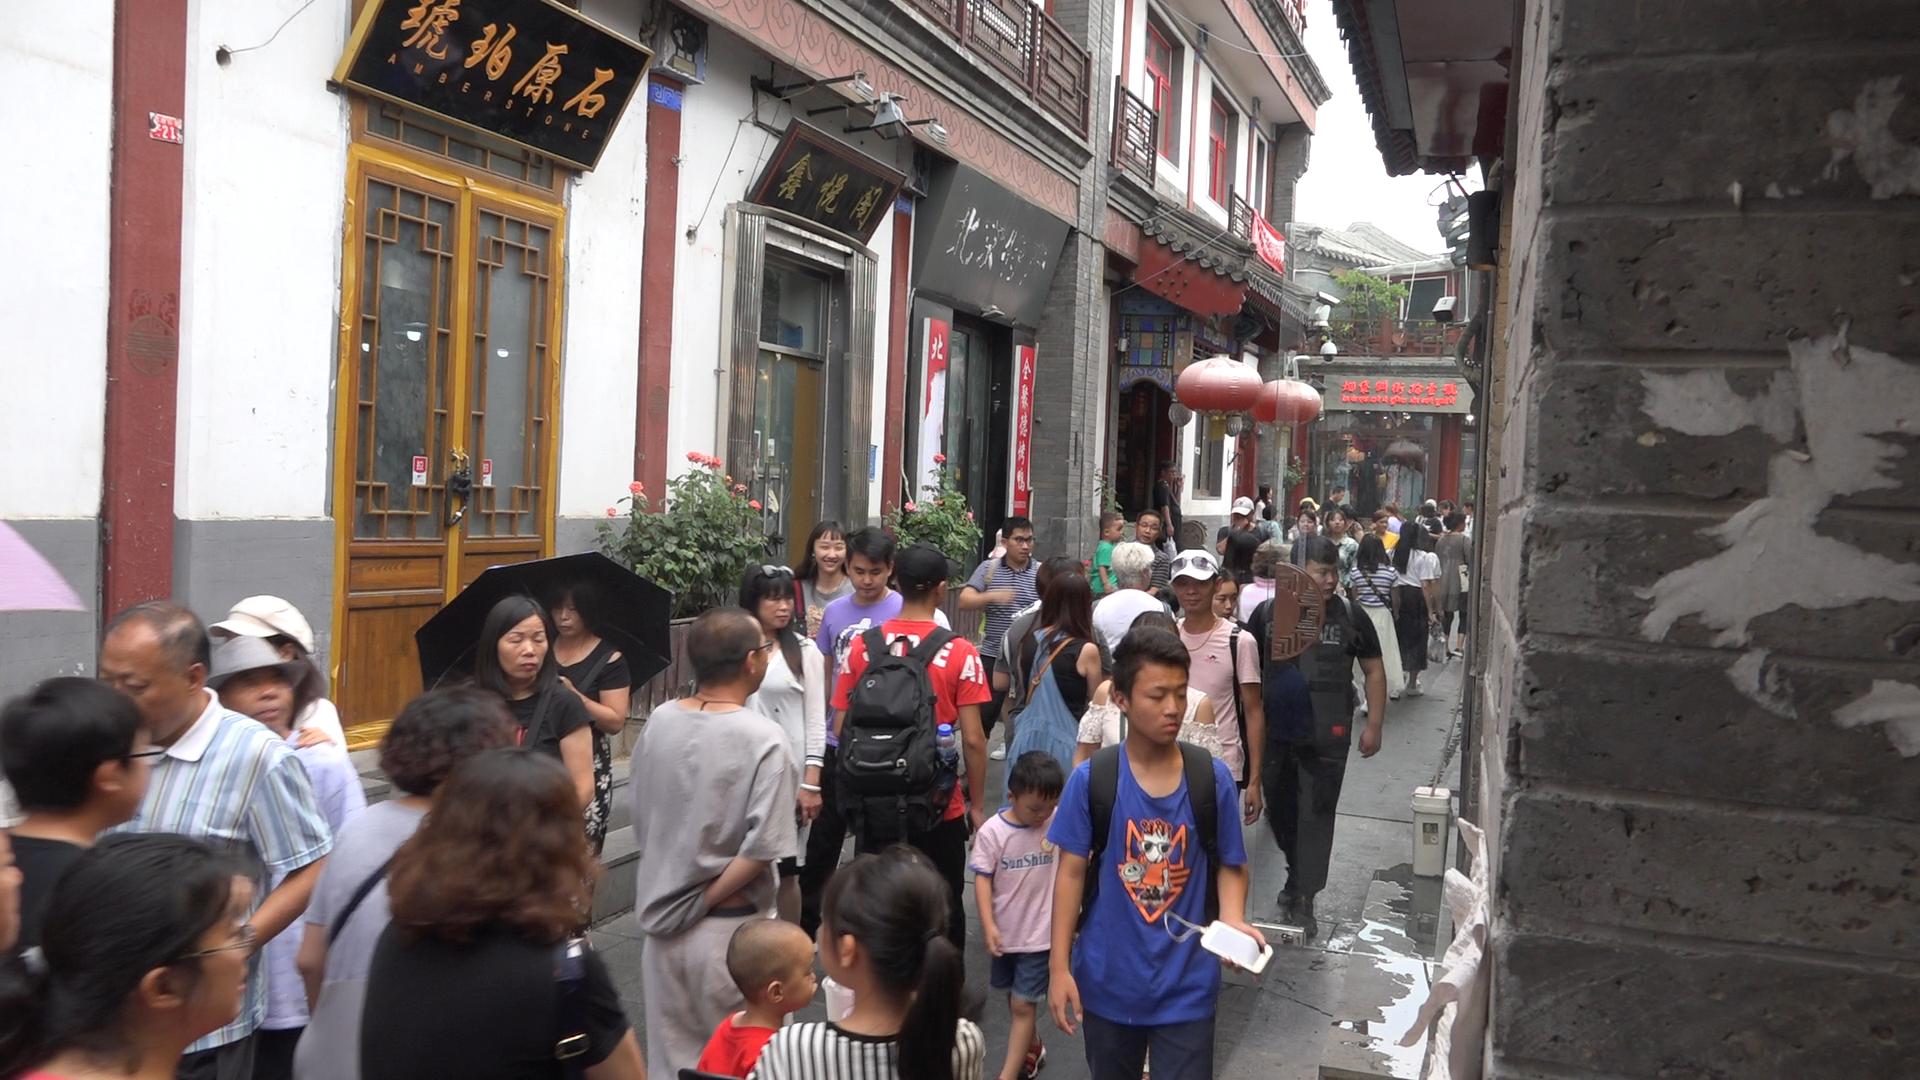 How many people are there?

46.